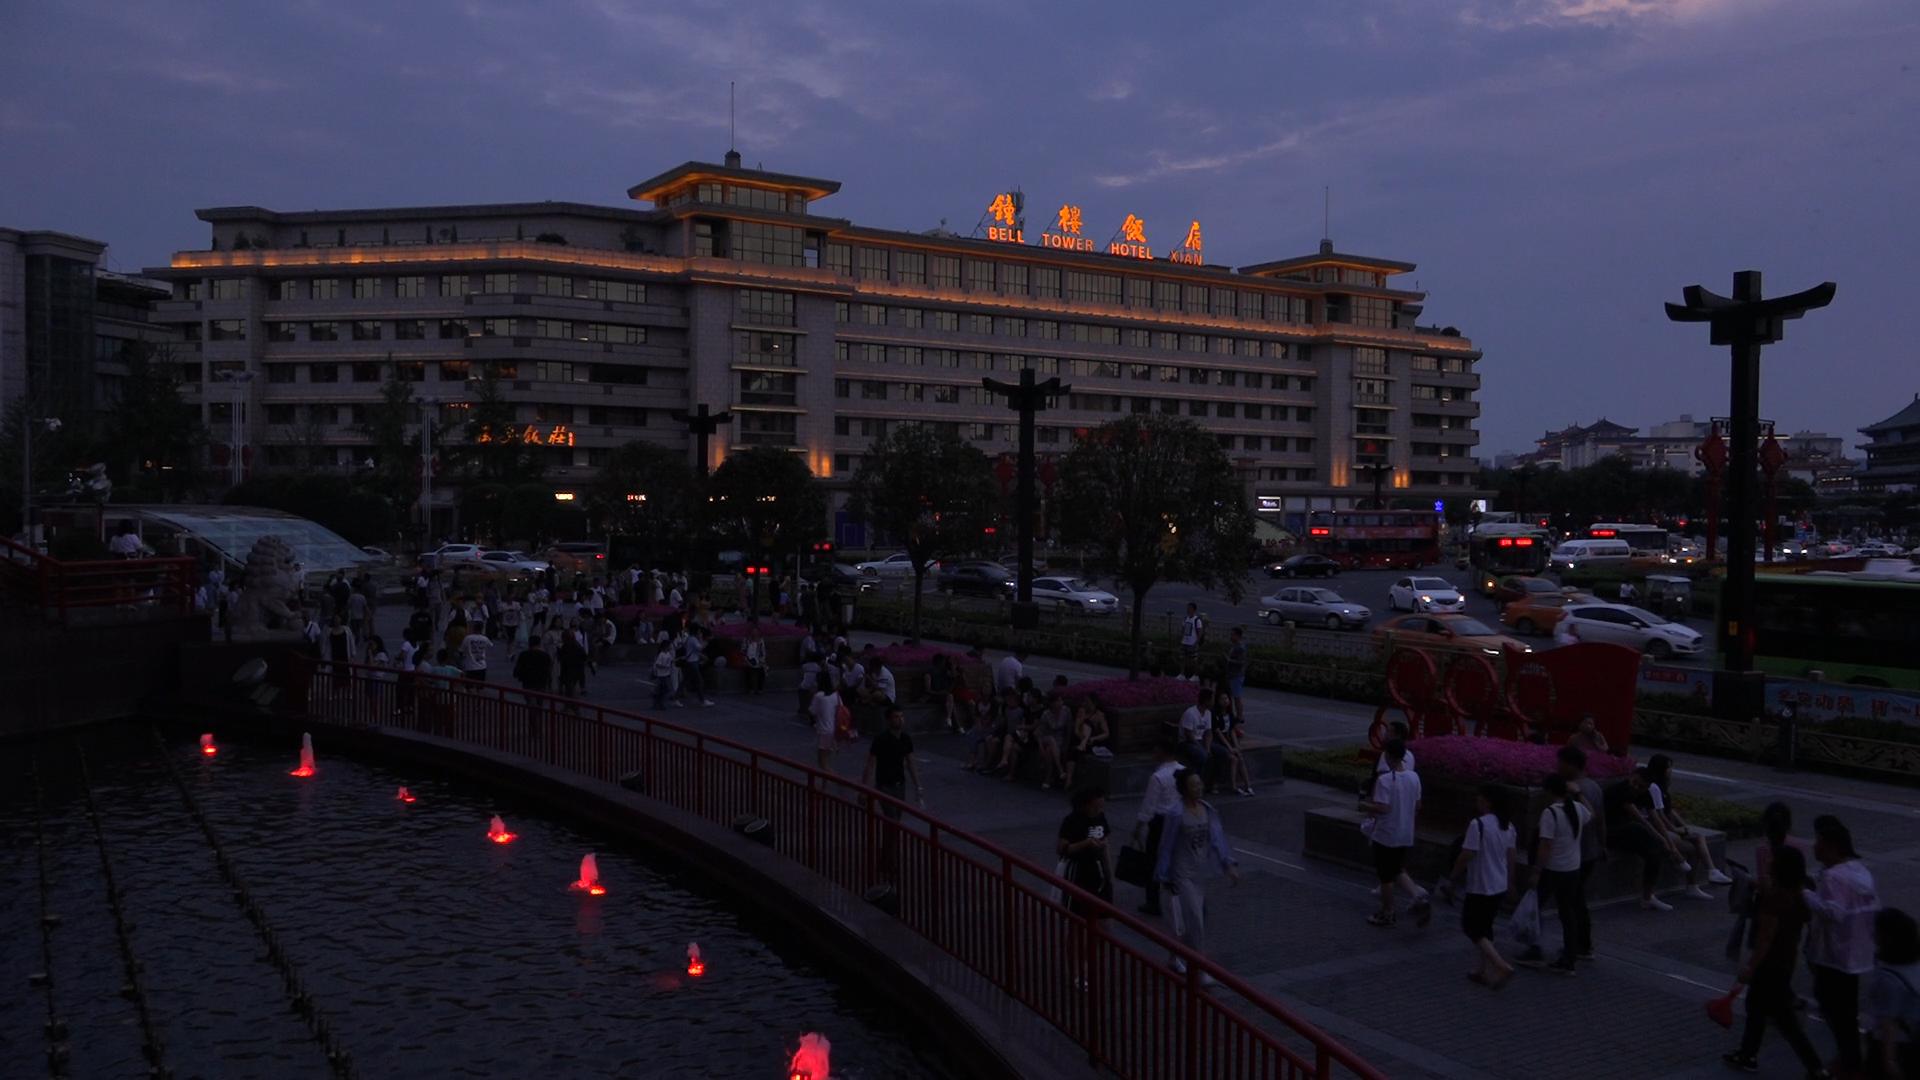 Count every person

90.